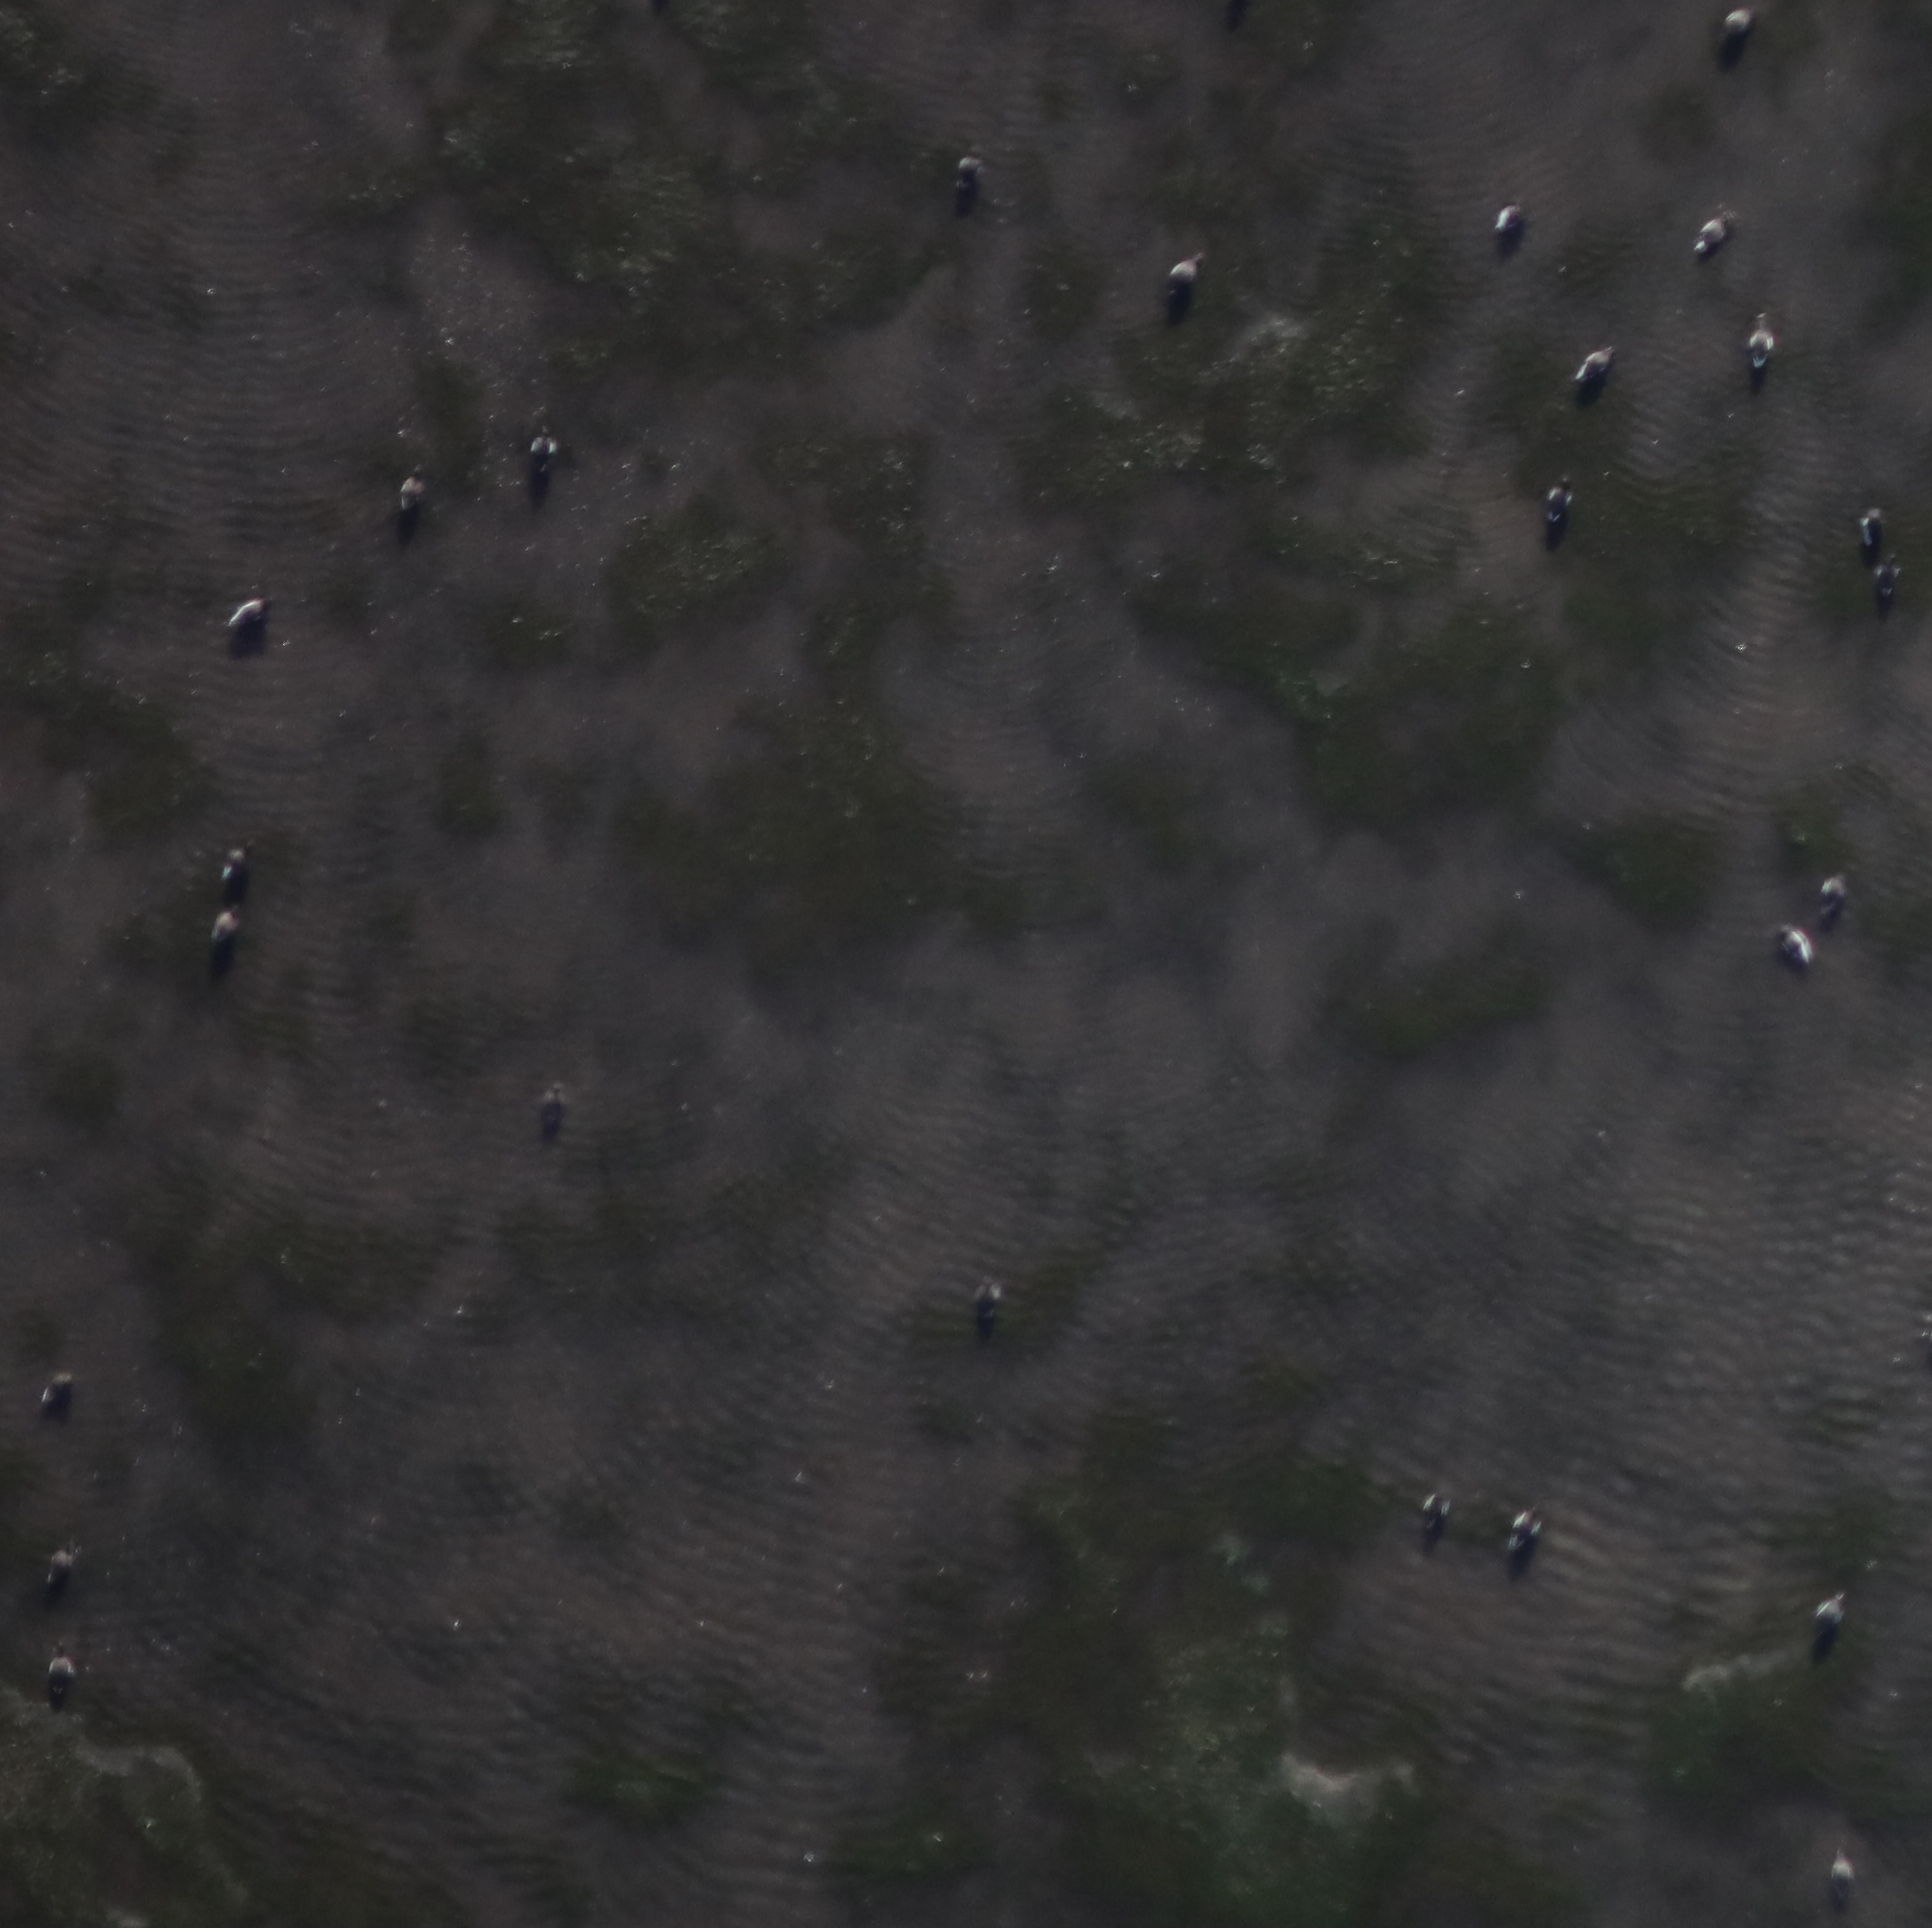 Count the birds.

26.